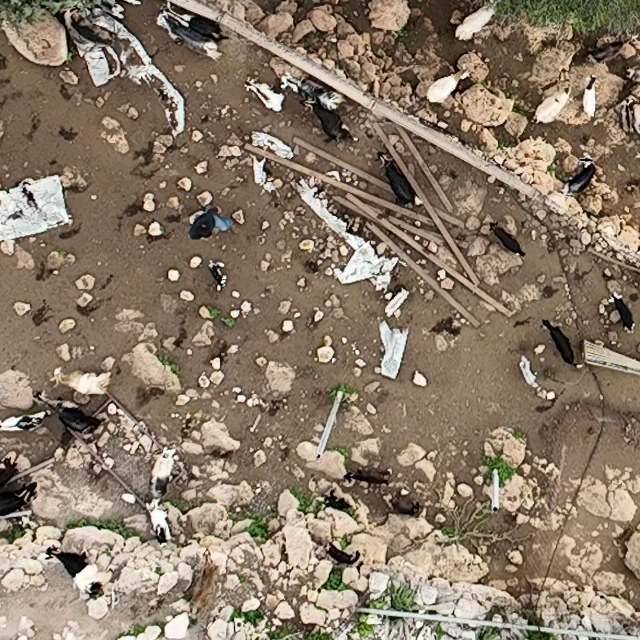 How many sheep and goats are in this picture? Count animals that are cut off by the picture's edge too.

32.